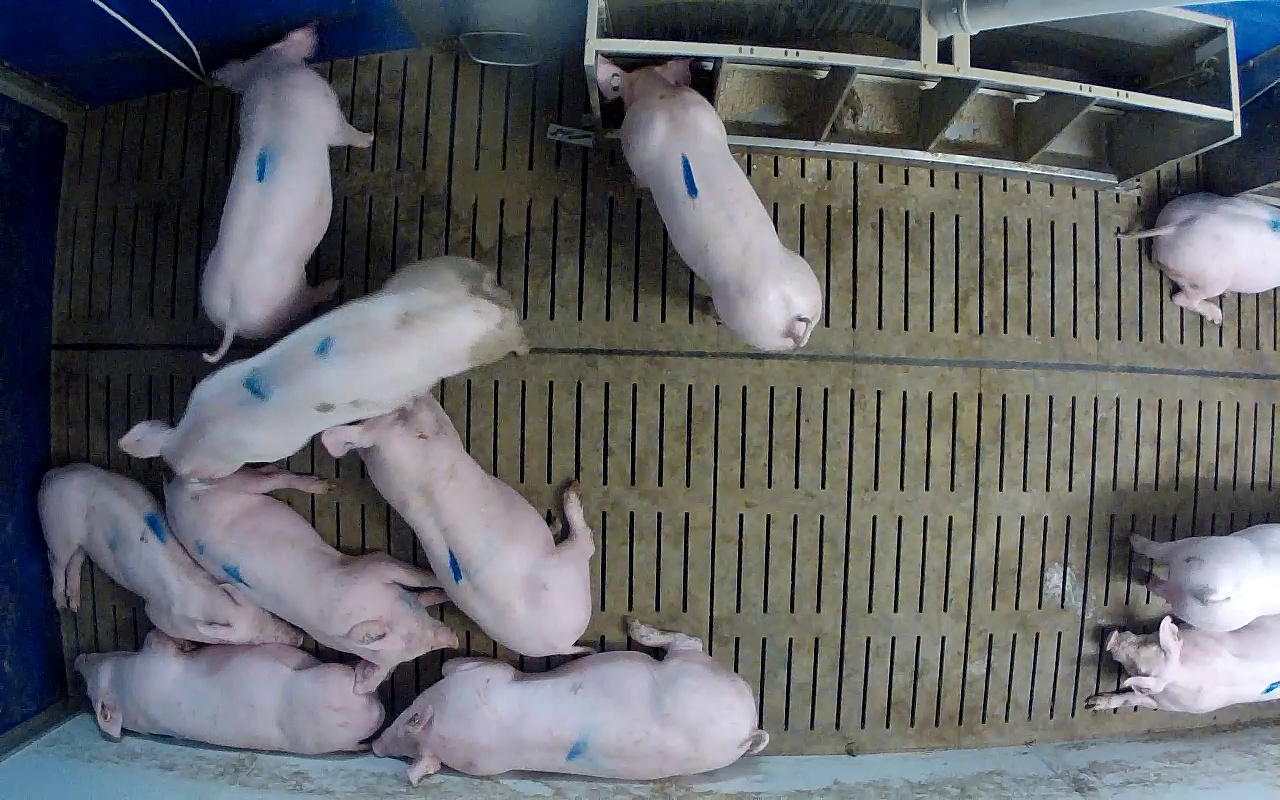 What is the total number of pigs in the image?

11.